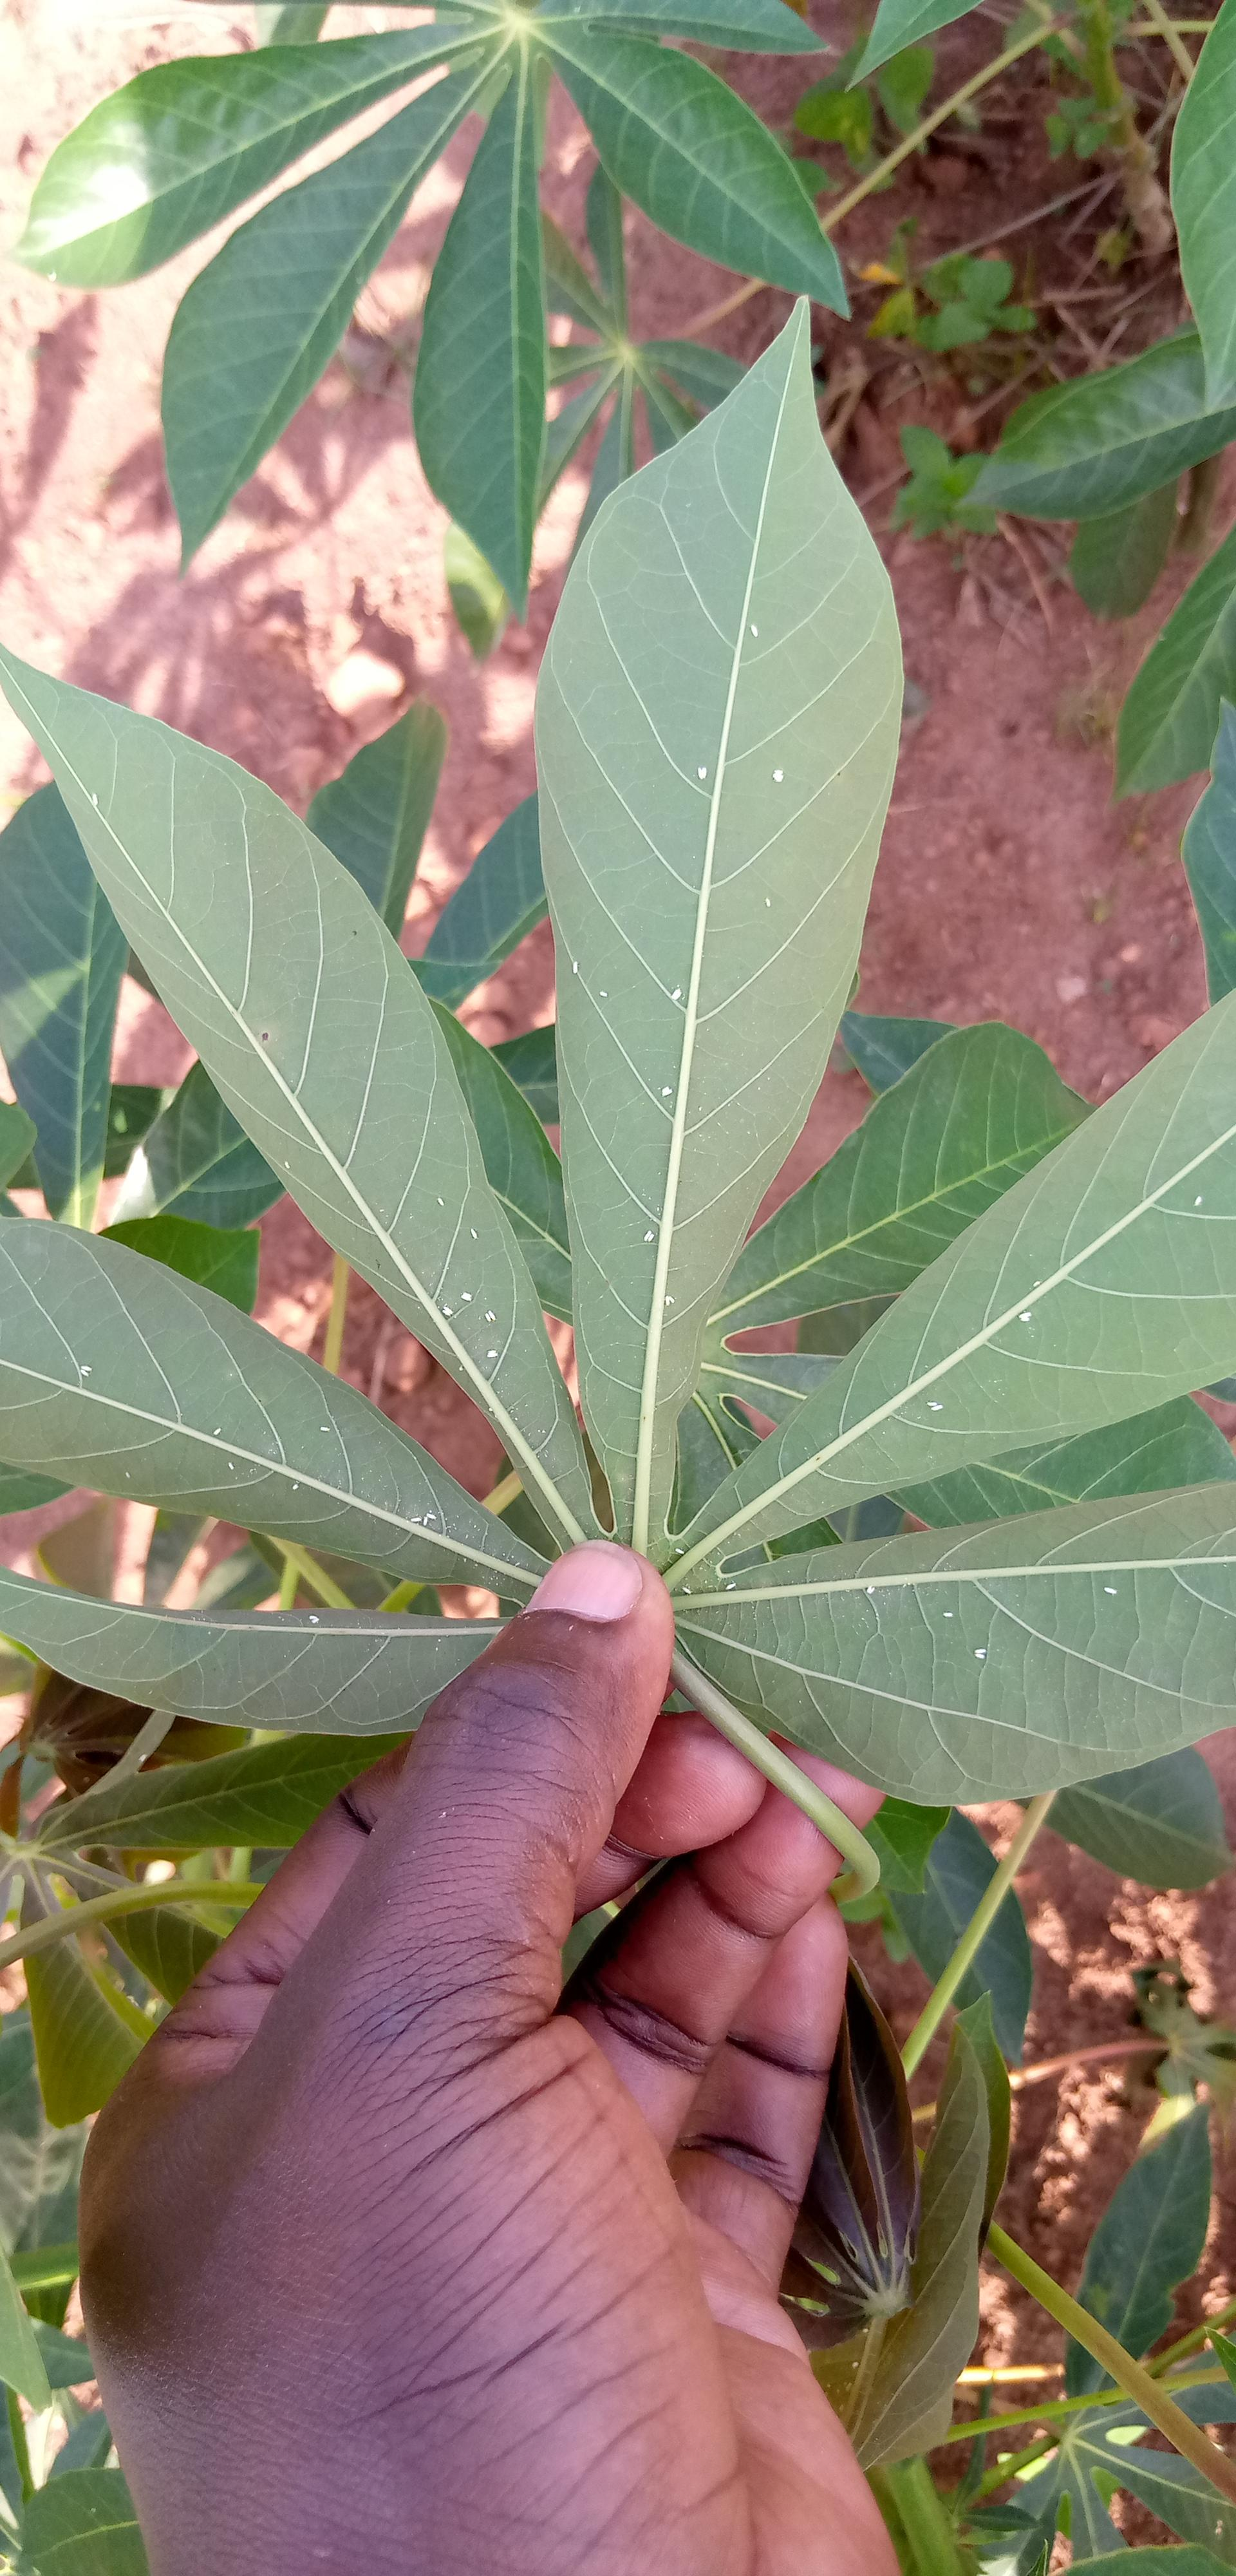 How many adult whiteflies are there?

54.